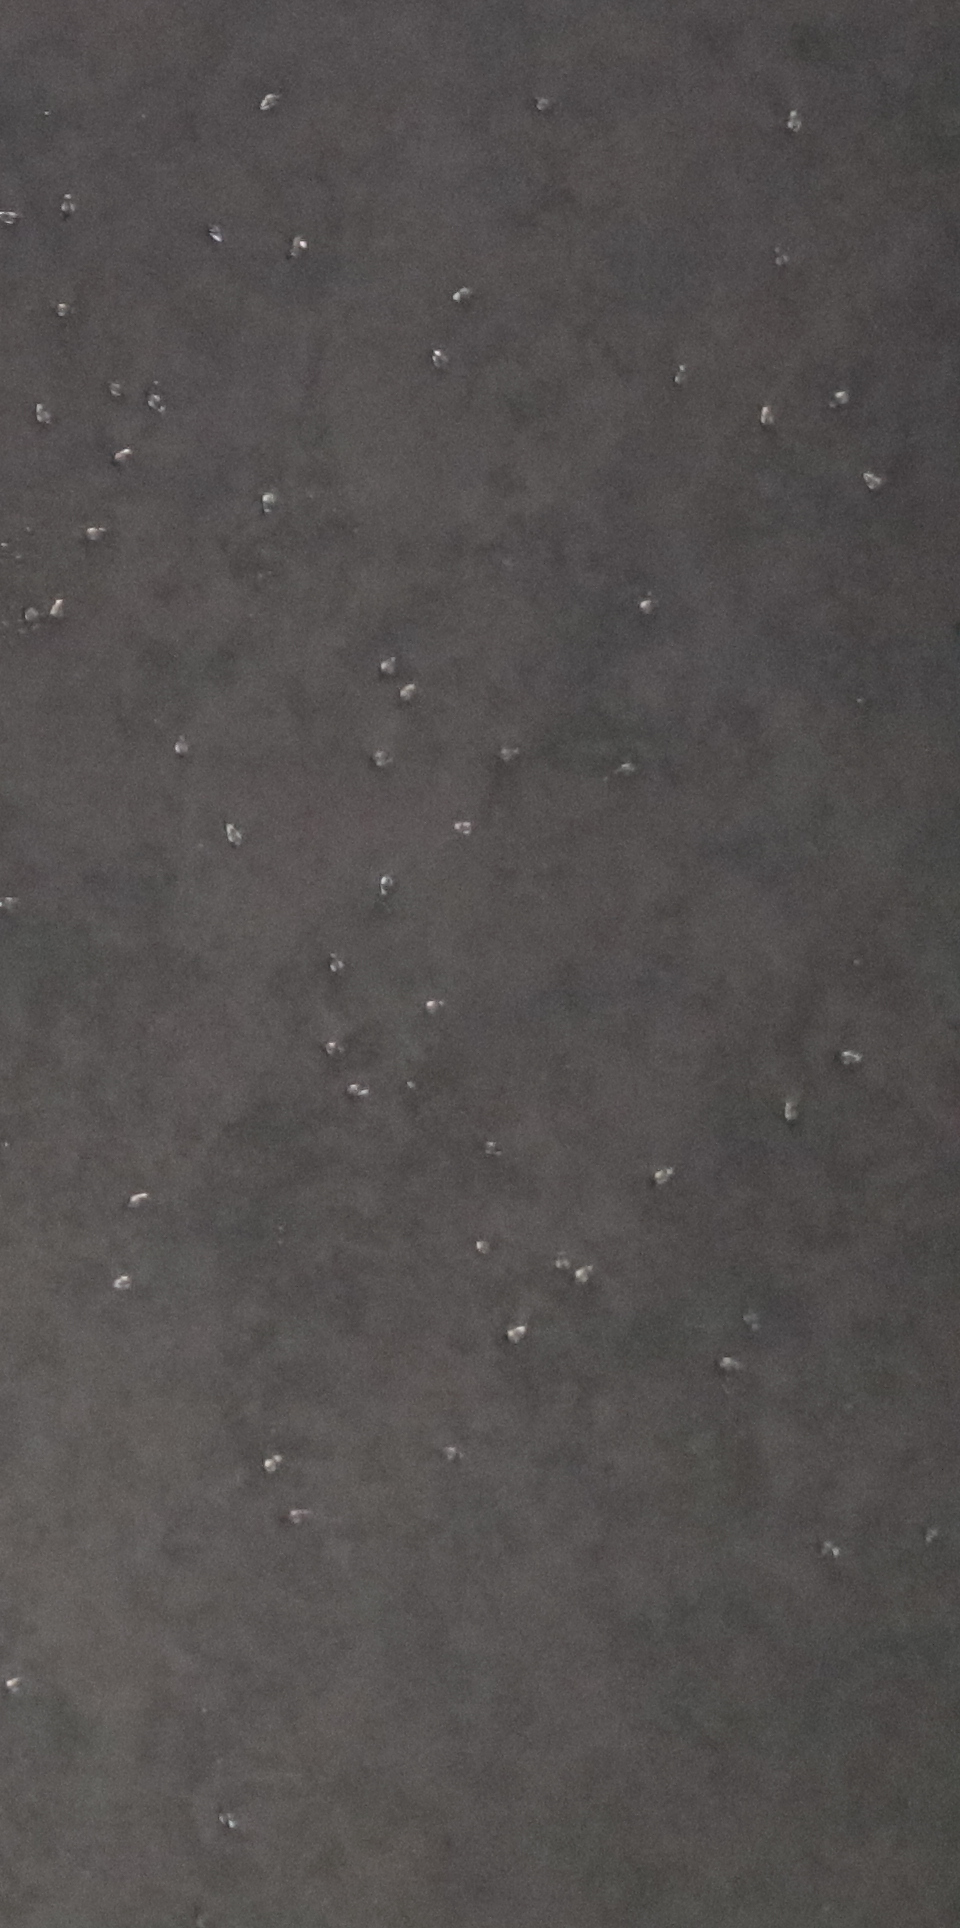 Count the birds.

57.